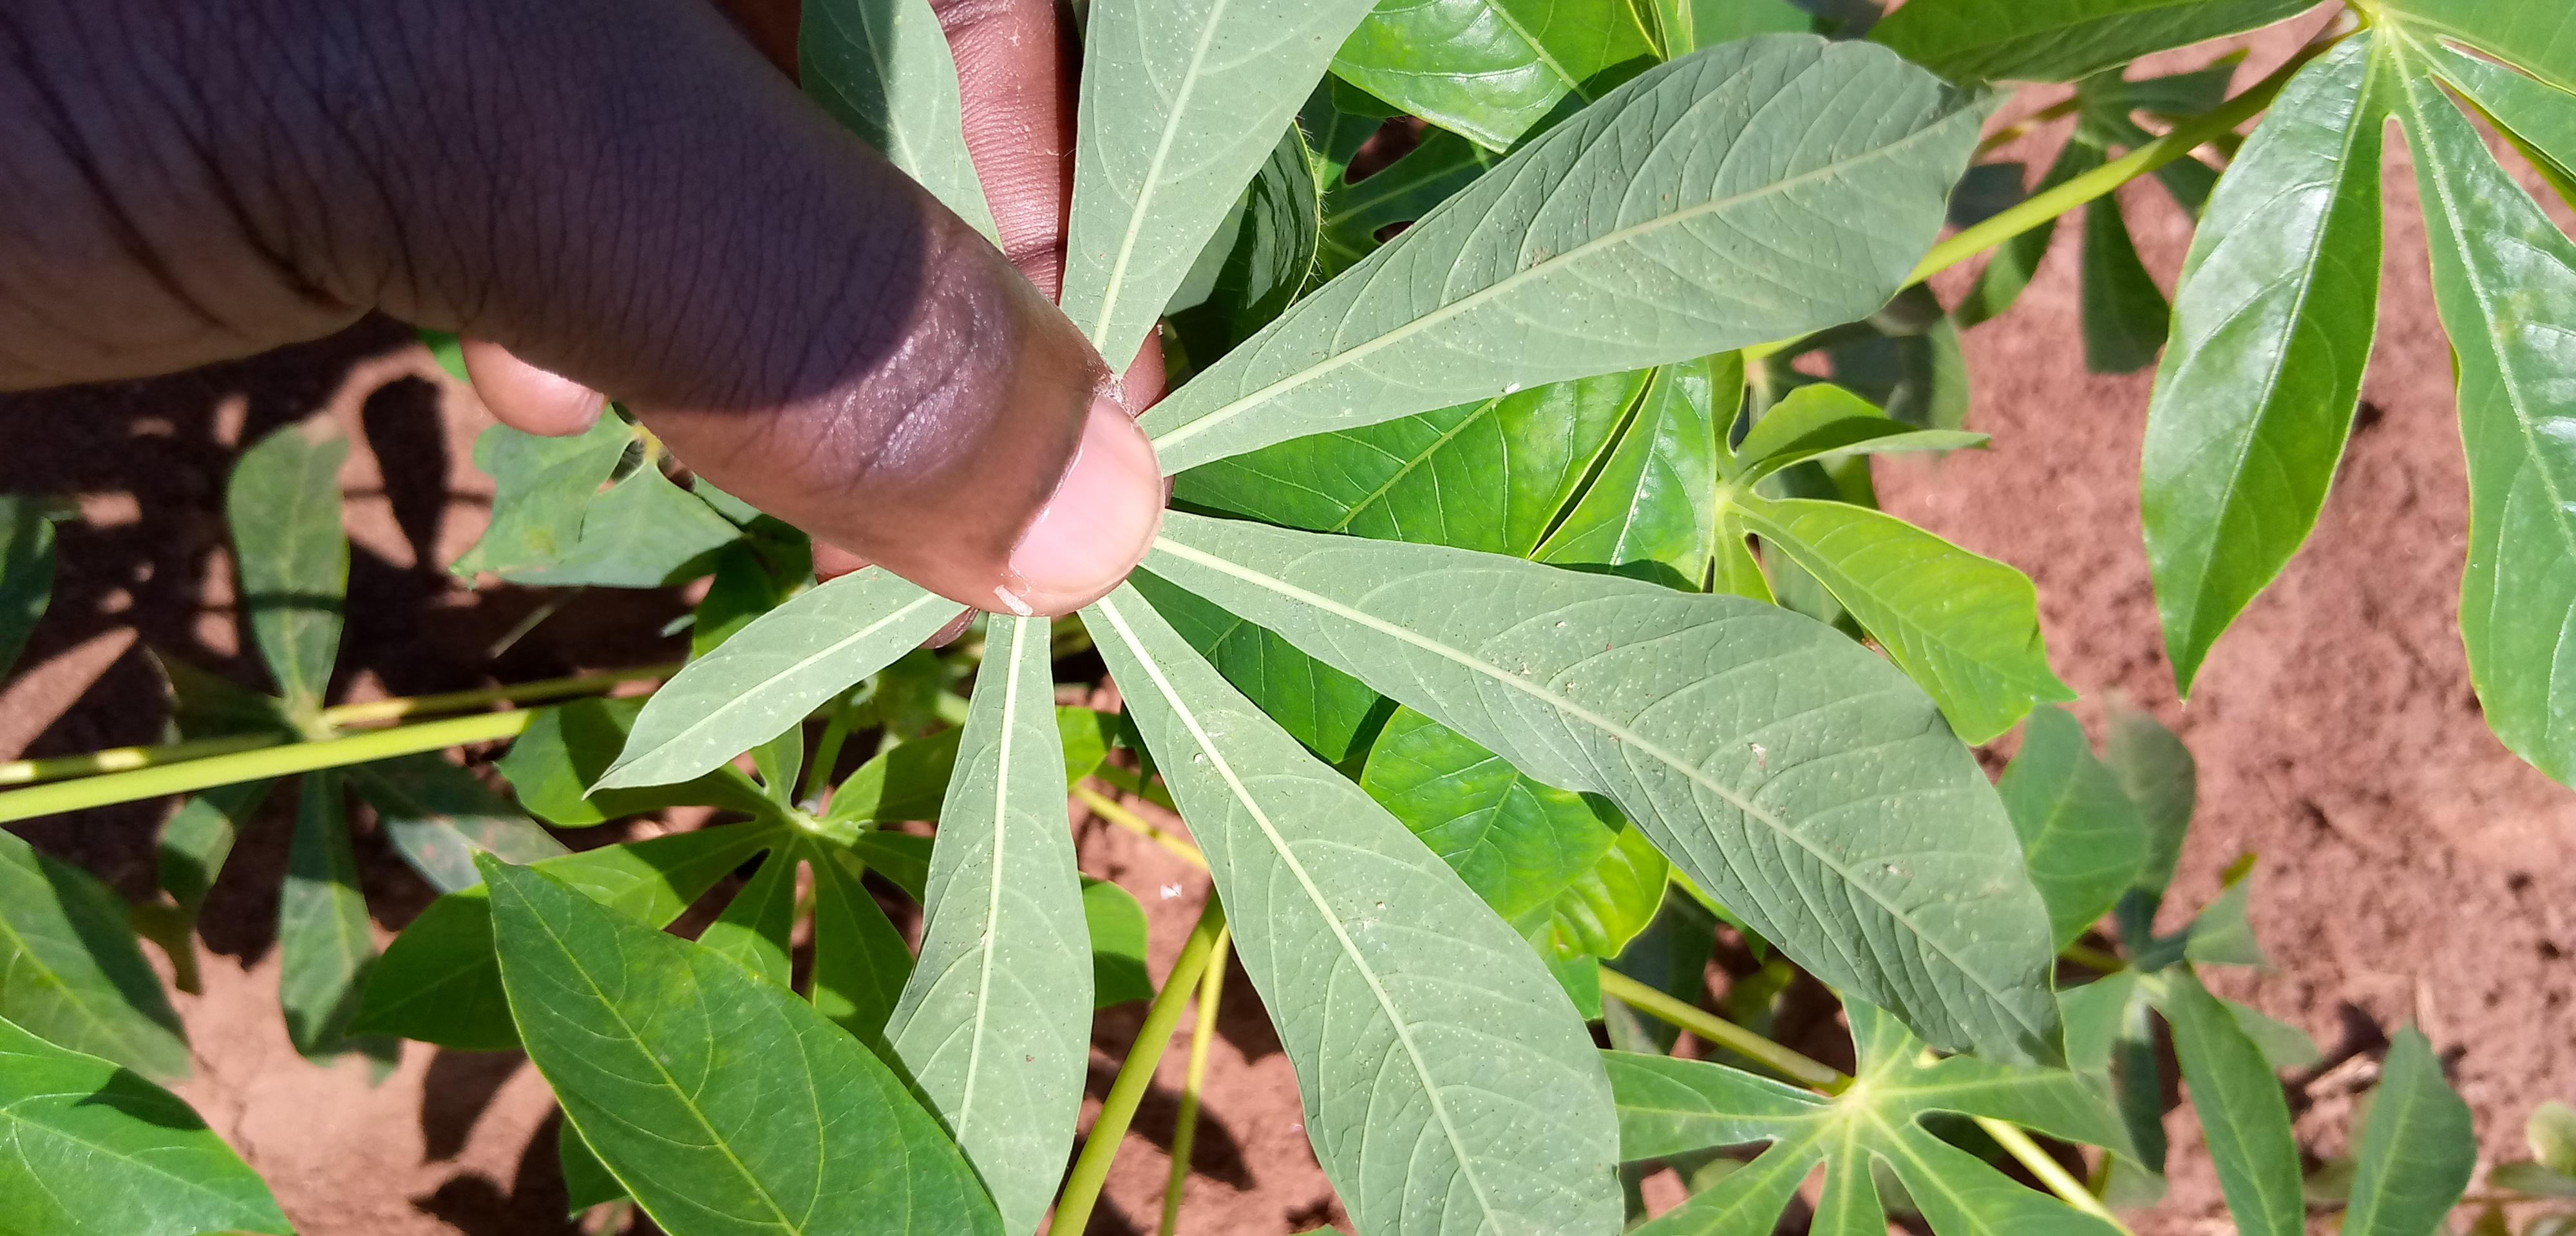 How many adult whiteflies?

8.